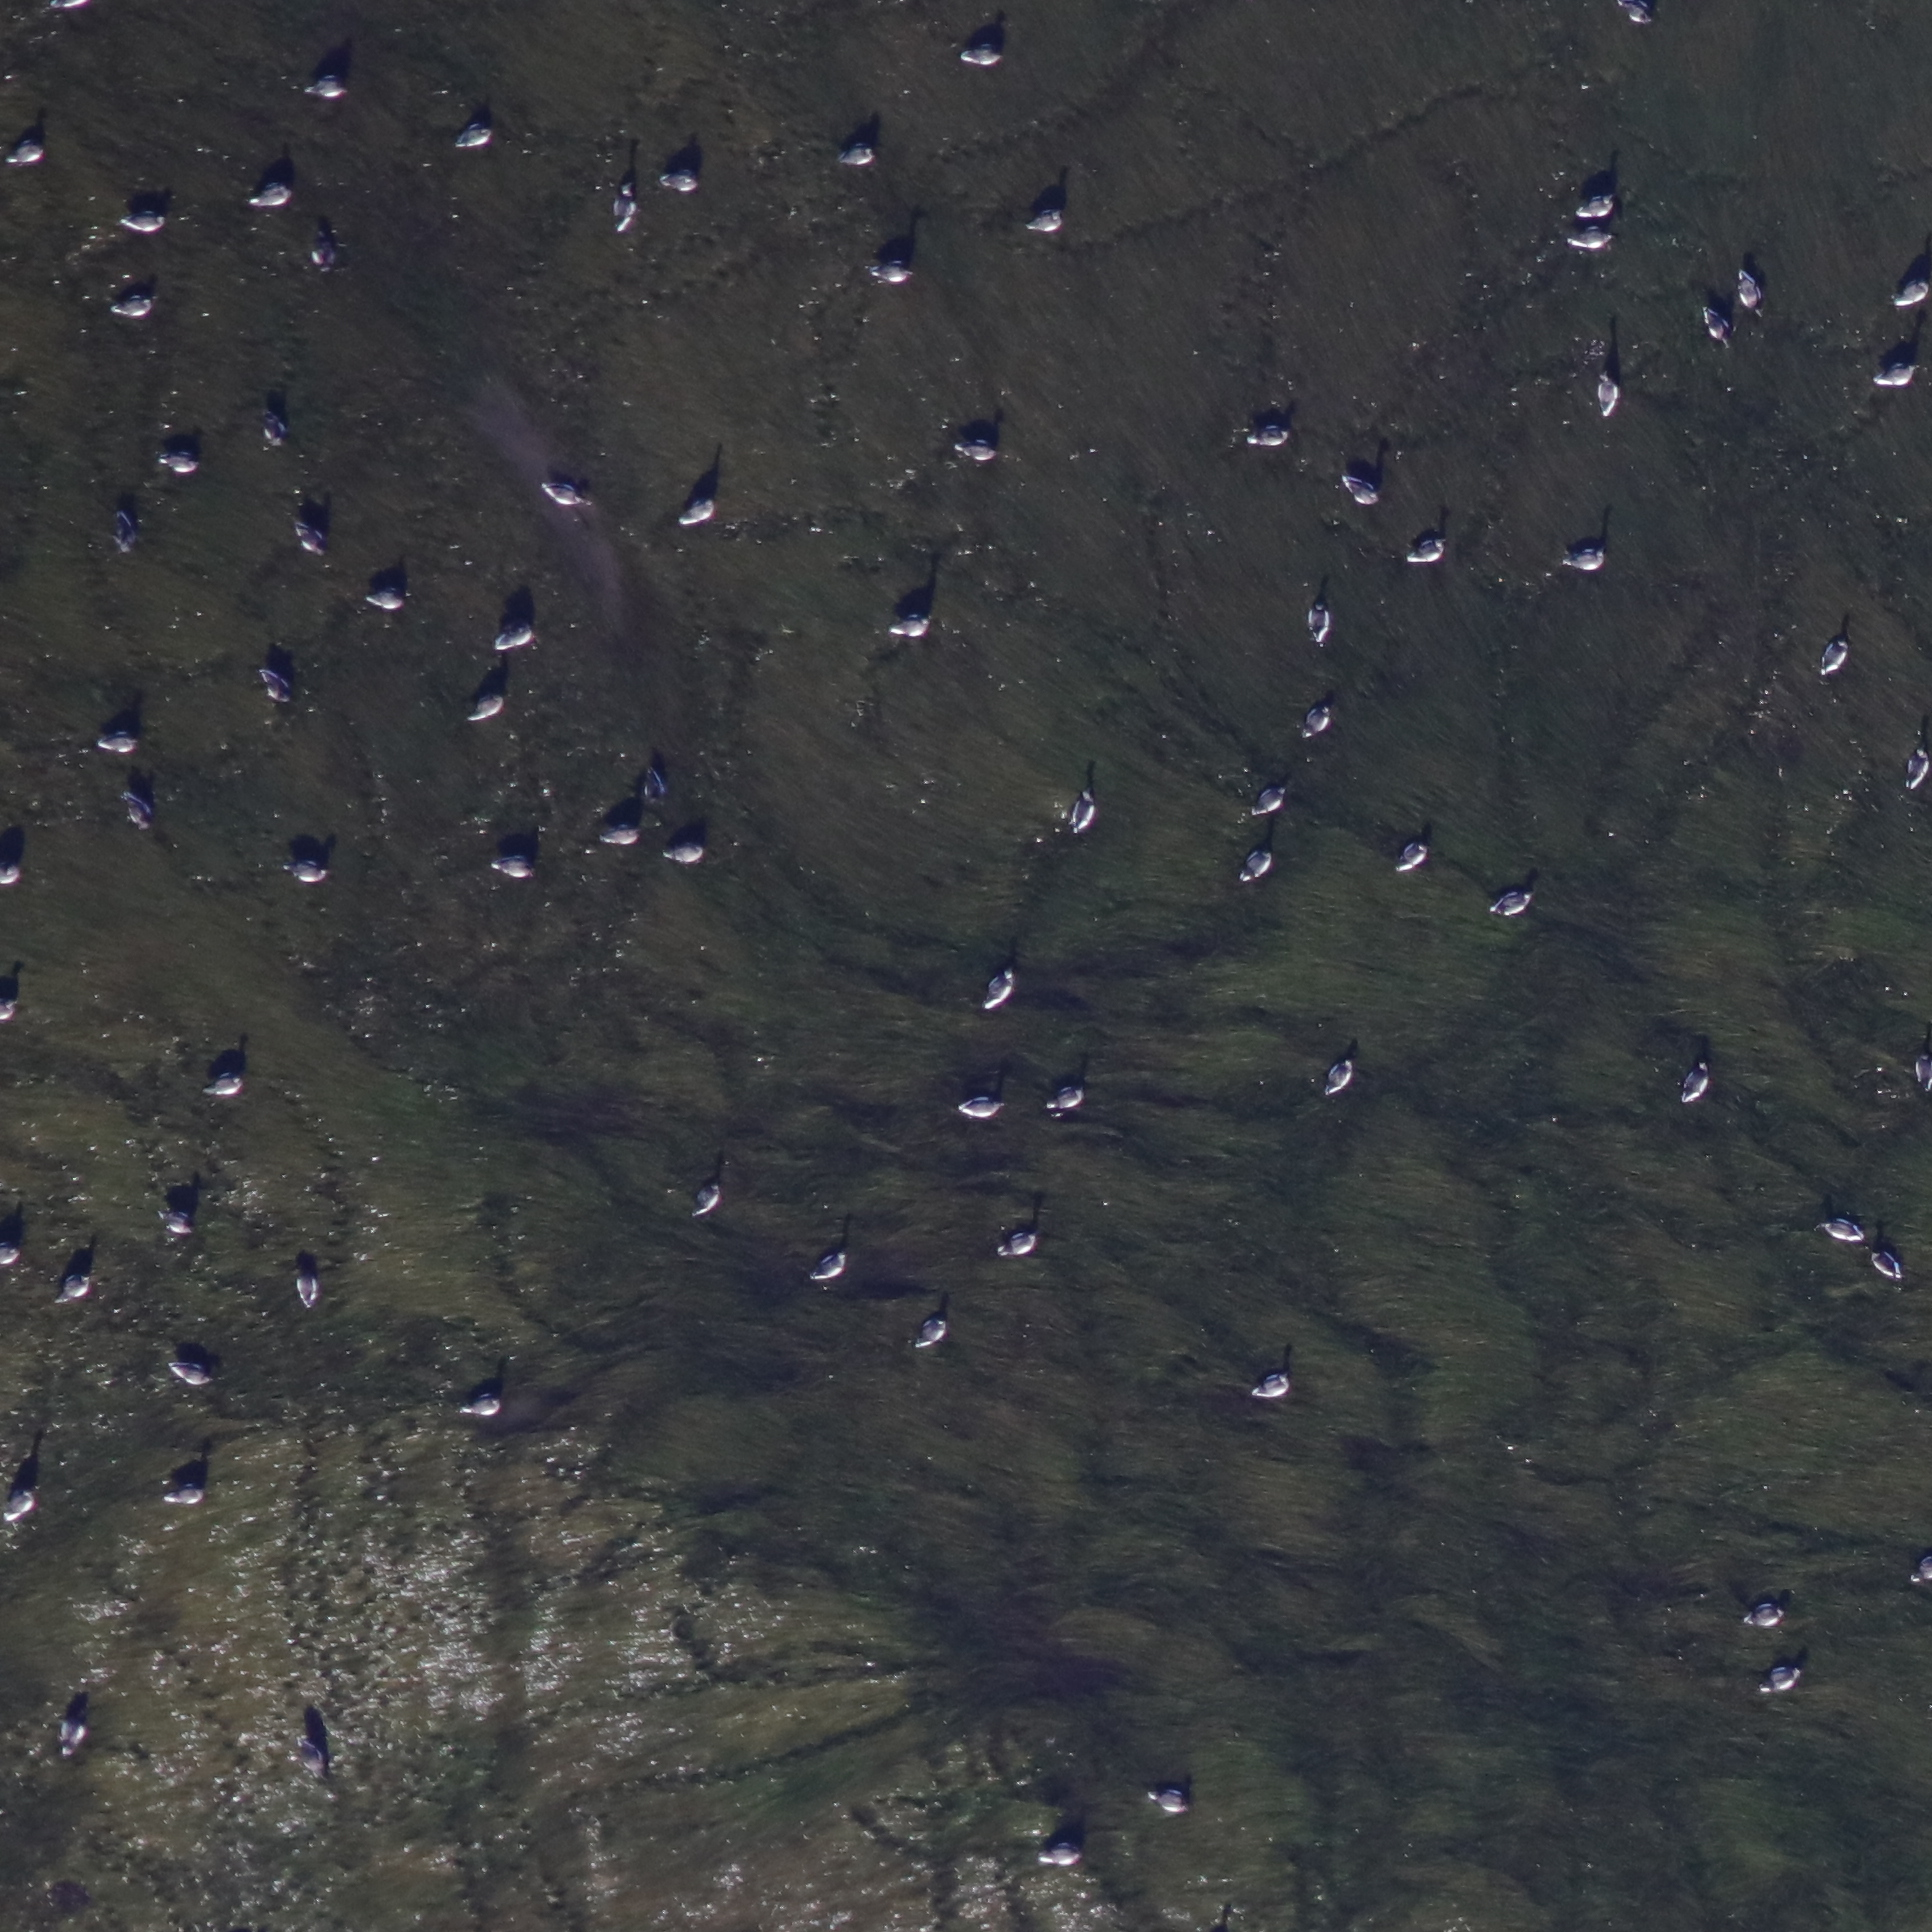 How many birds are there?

82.